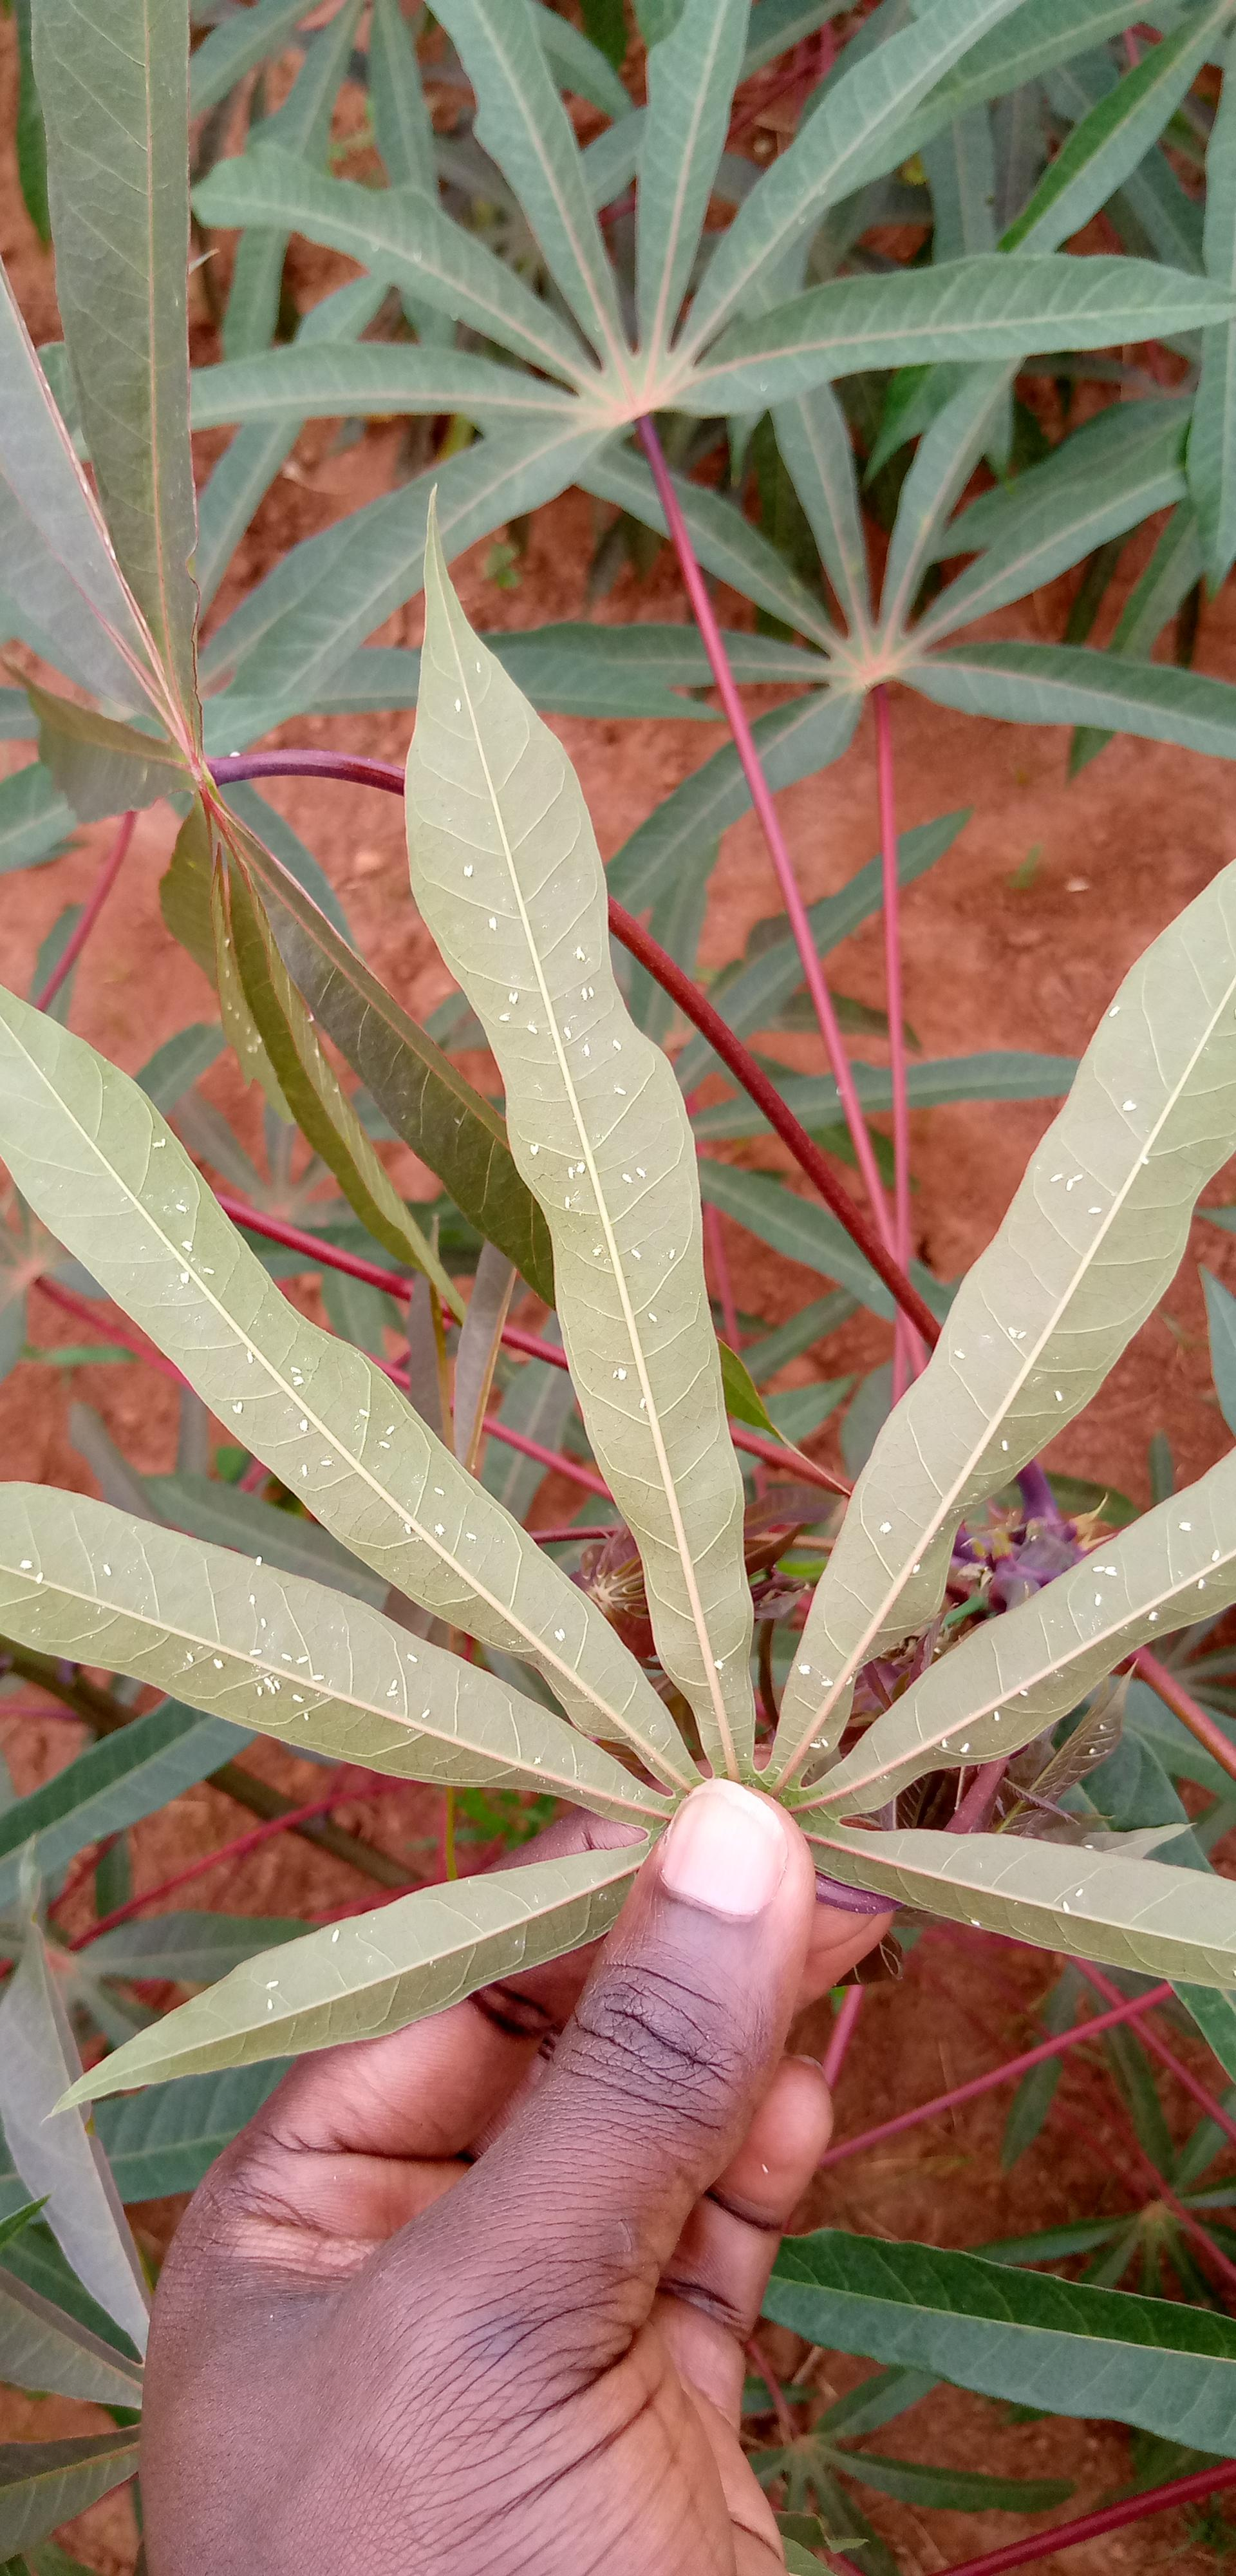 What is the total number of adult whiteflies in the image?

130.